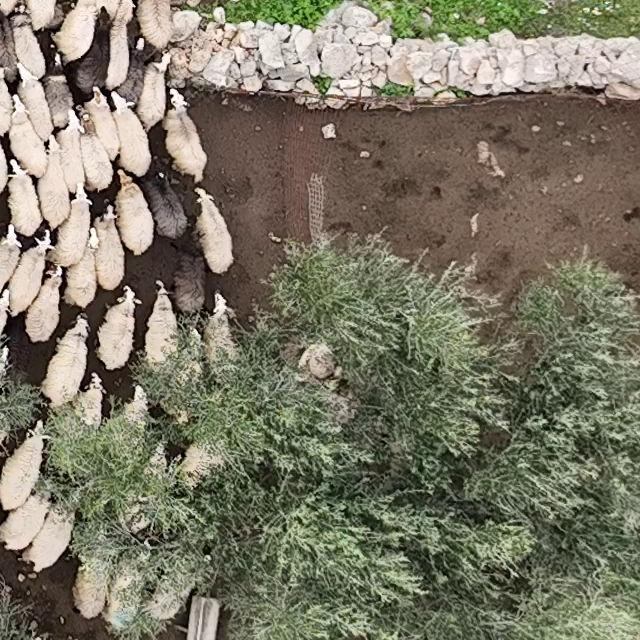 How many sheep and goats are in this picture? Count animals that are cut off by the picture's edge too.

51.